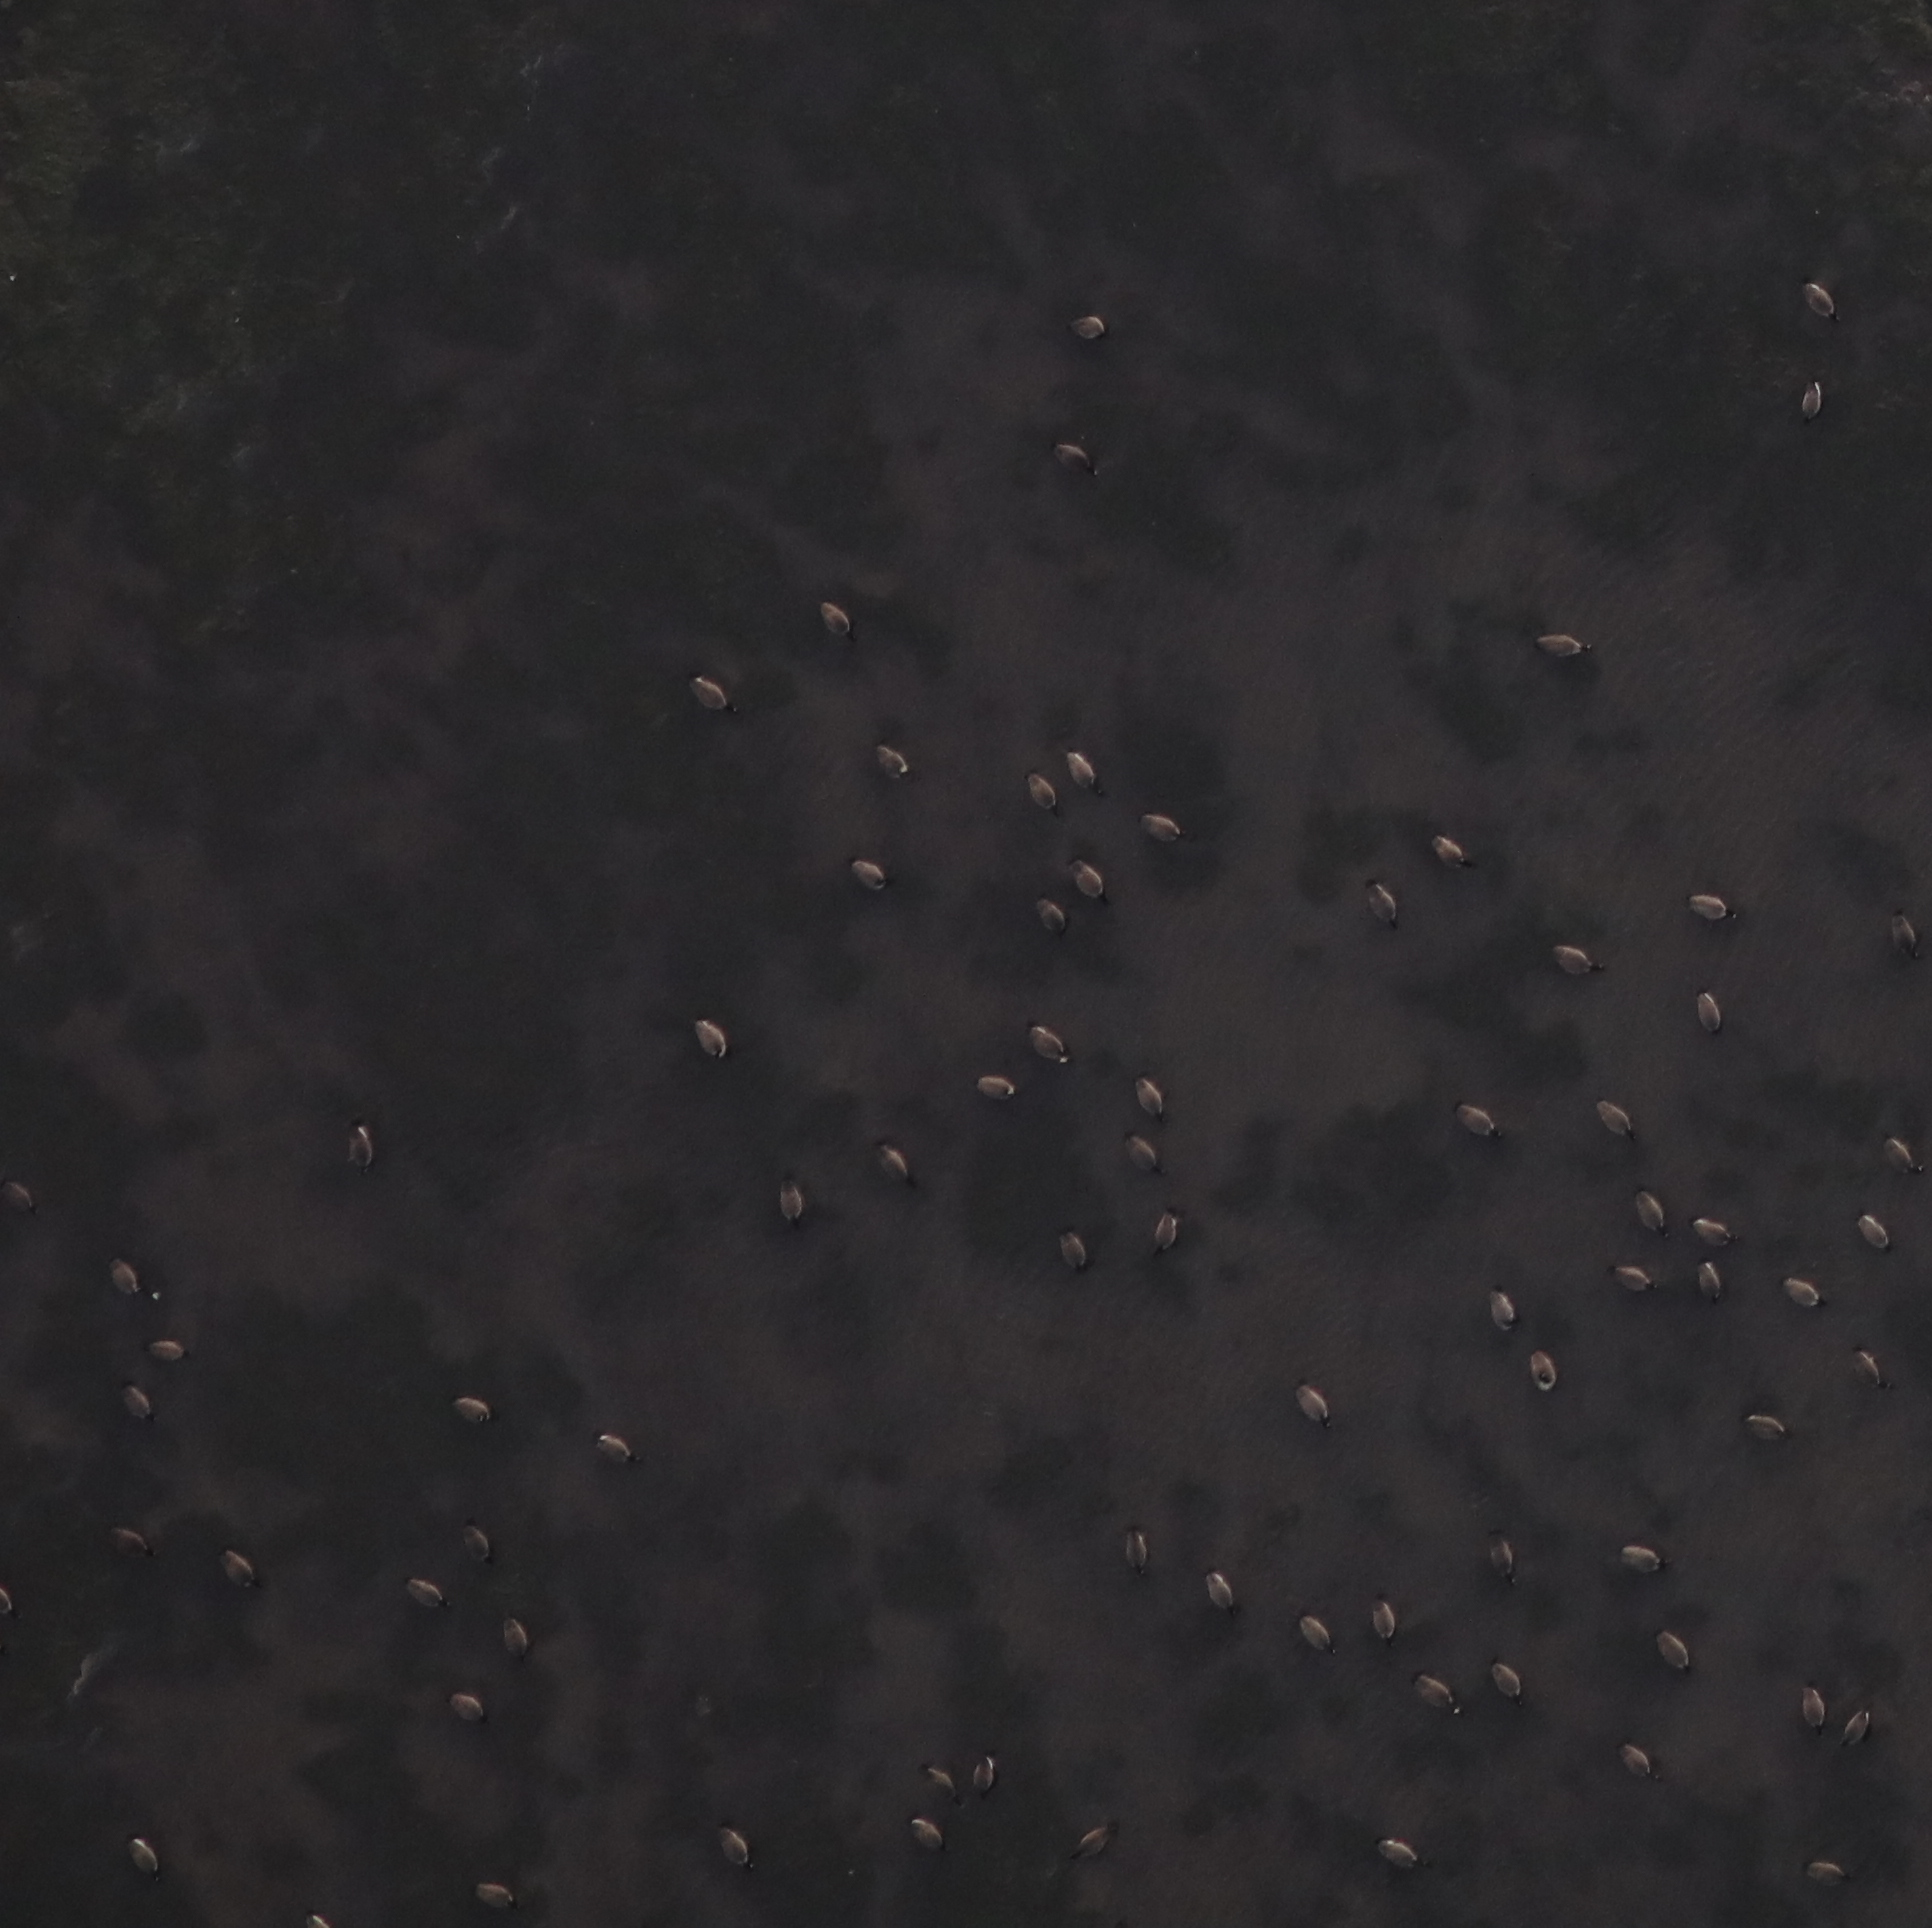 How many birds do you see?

78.